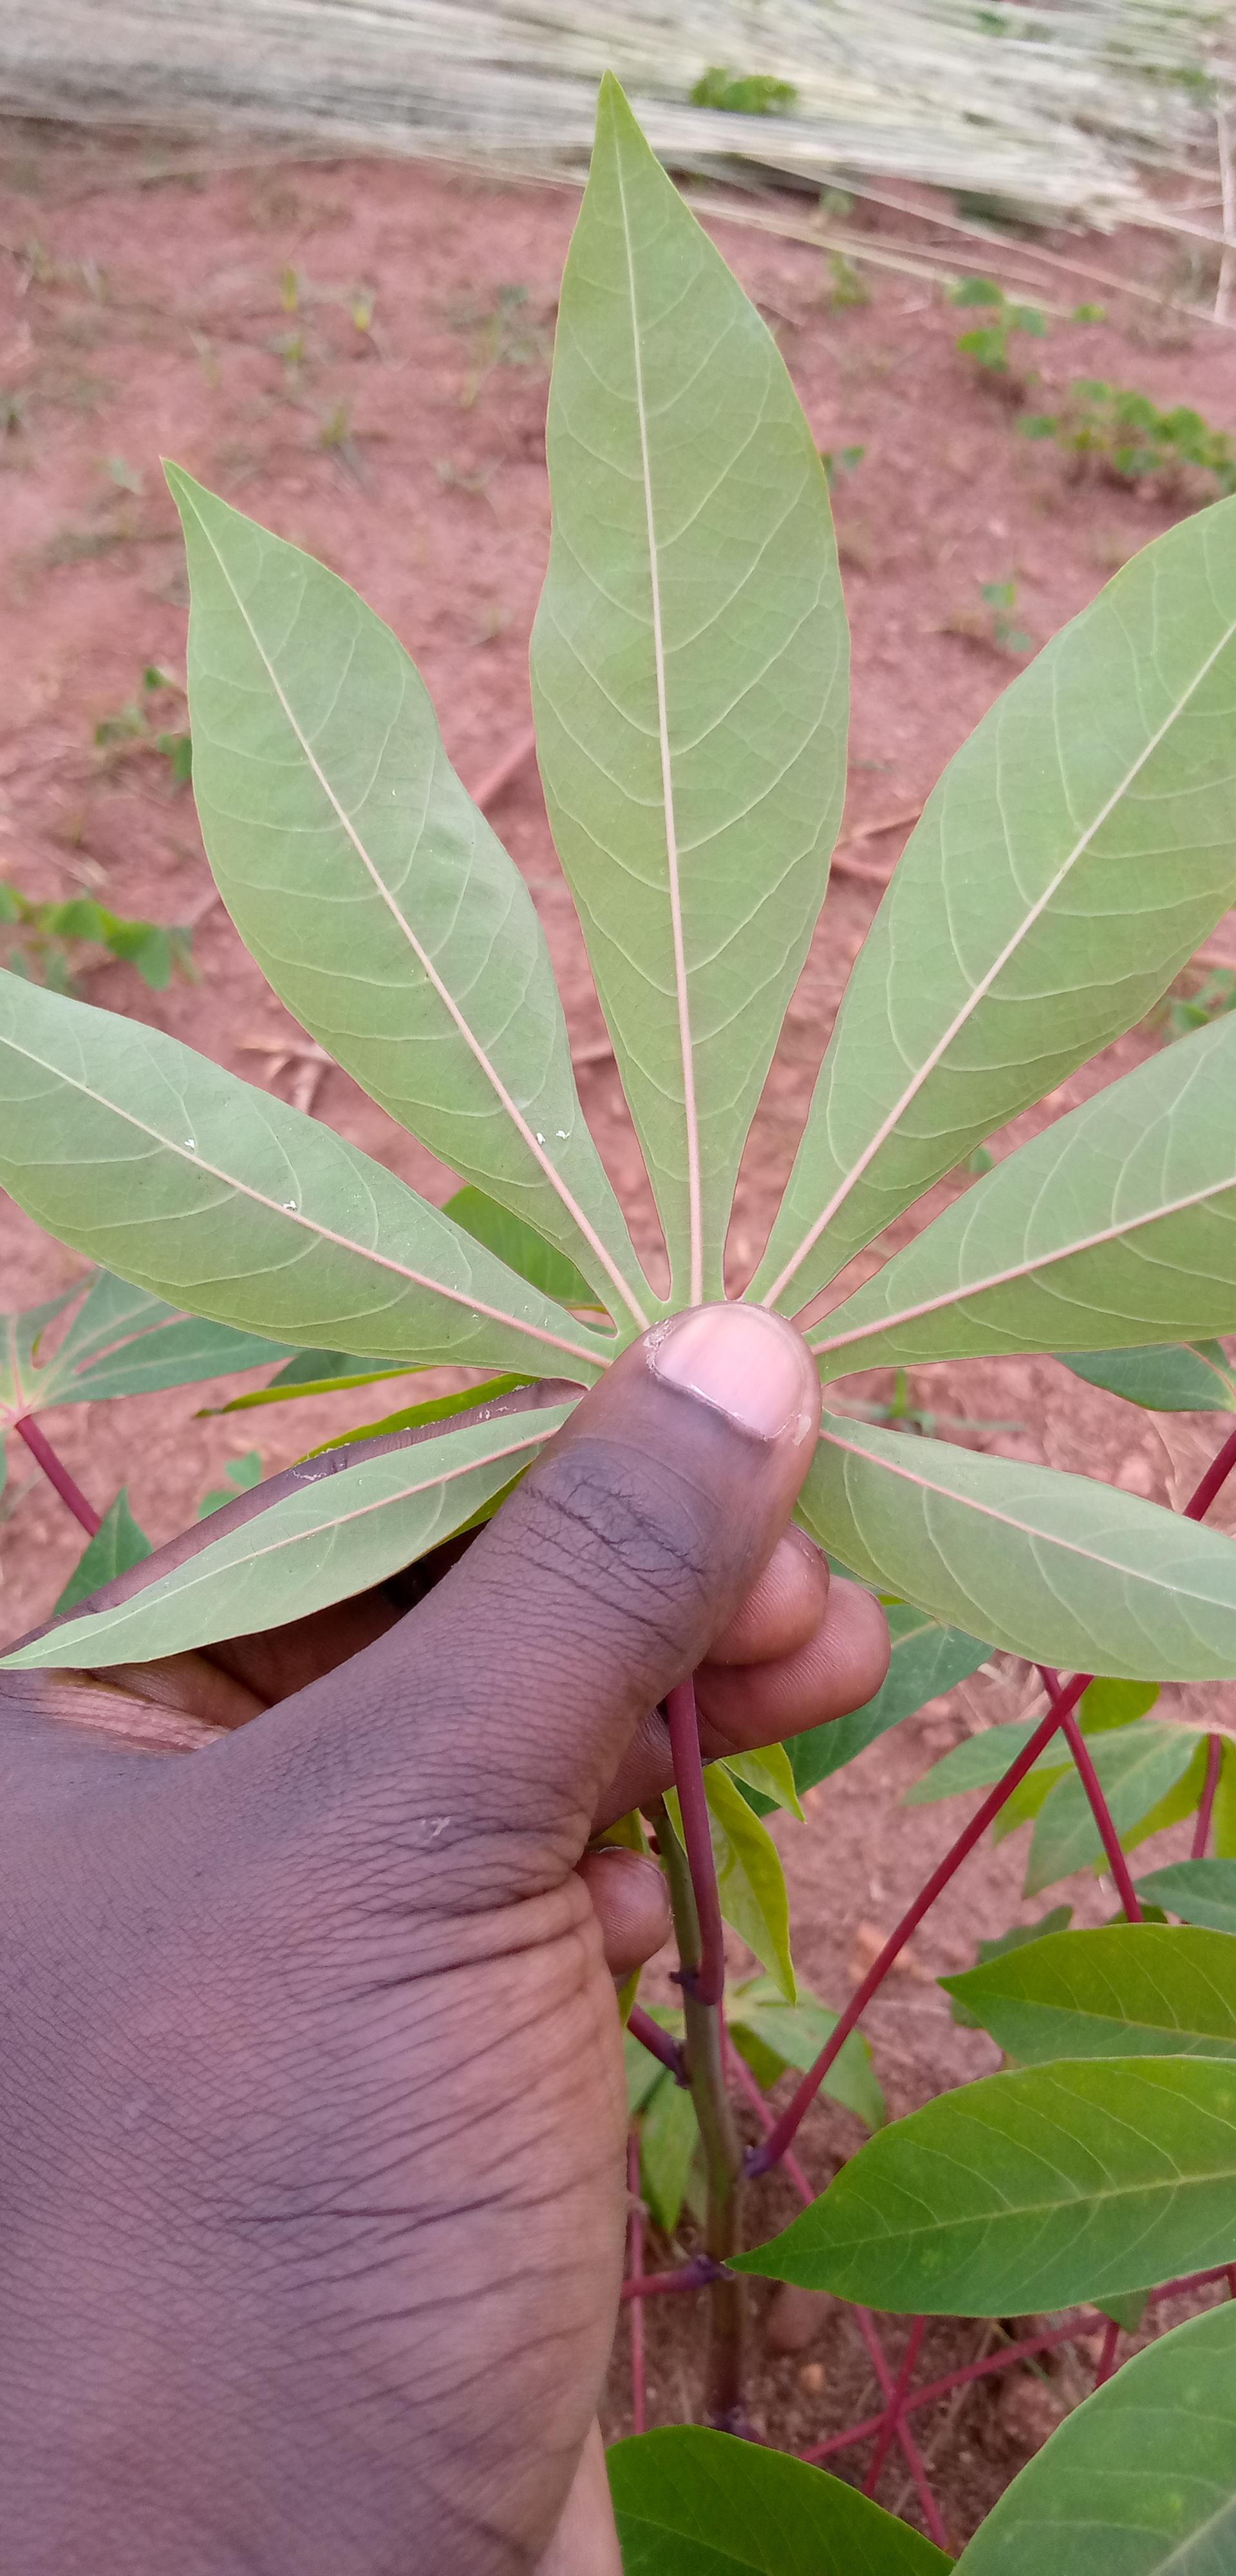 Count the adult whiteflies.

4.